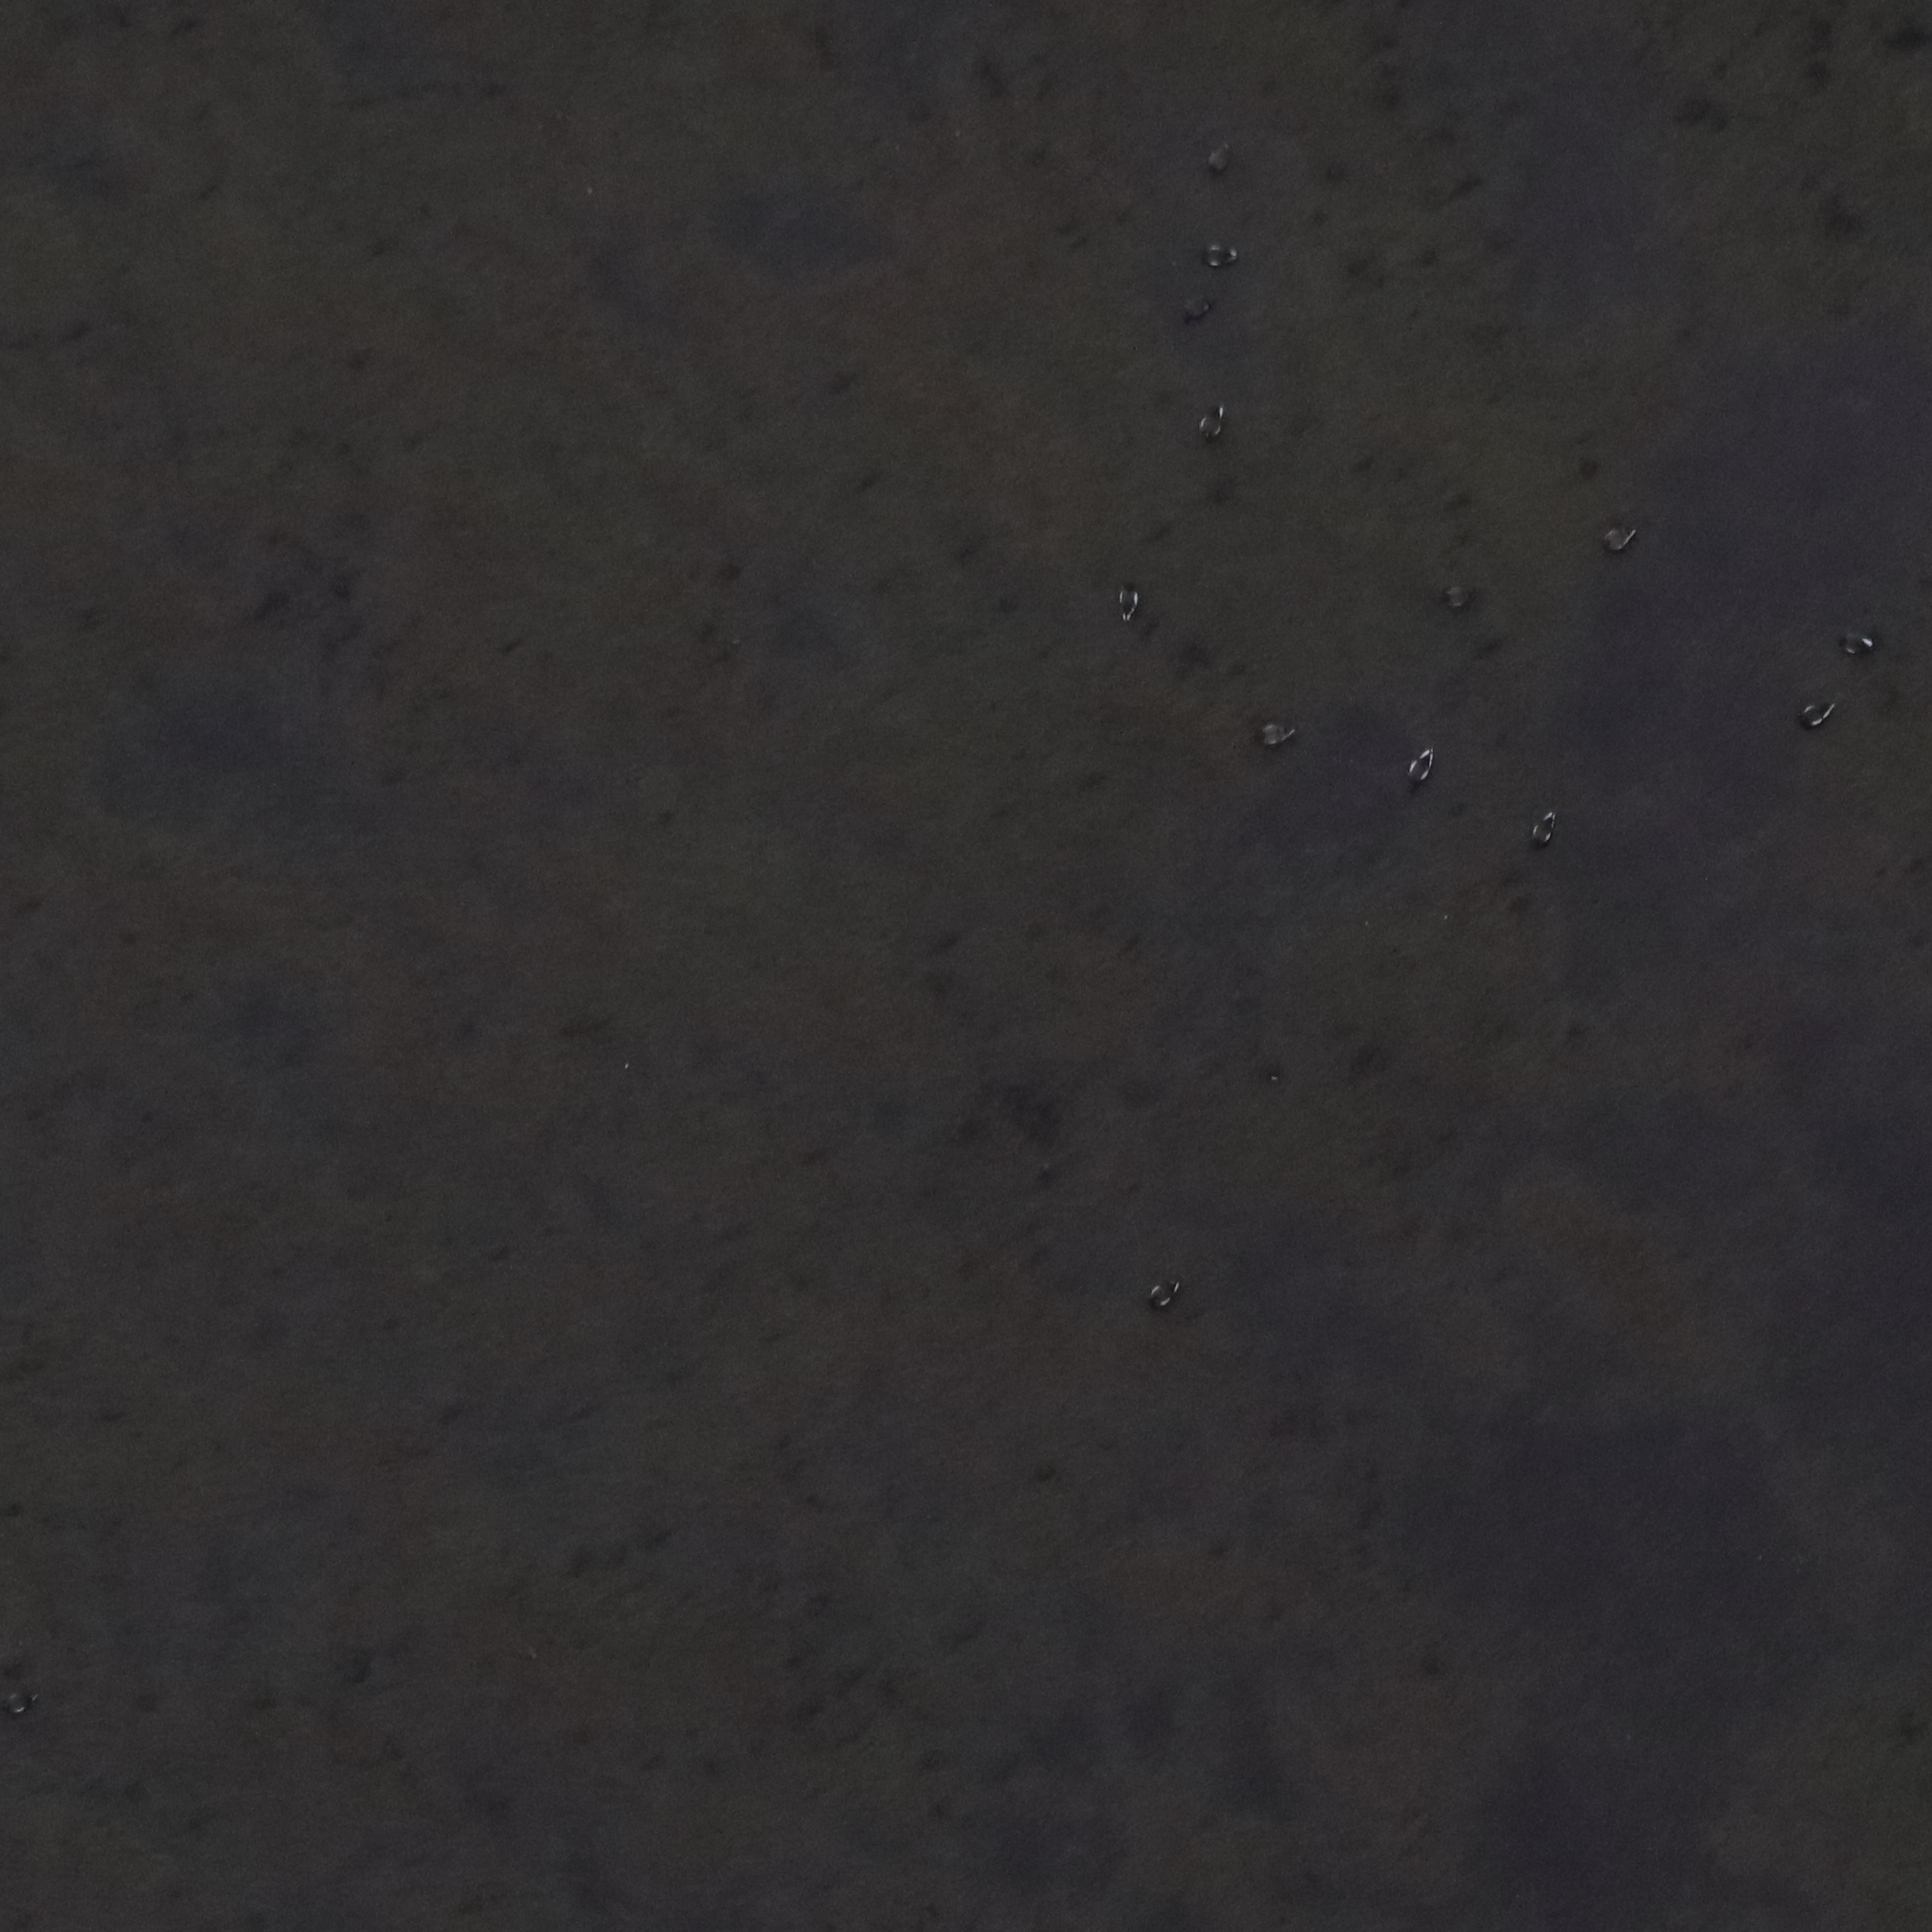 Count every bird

14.